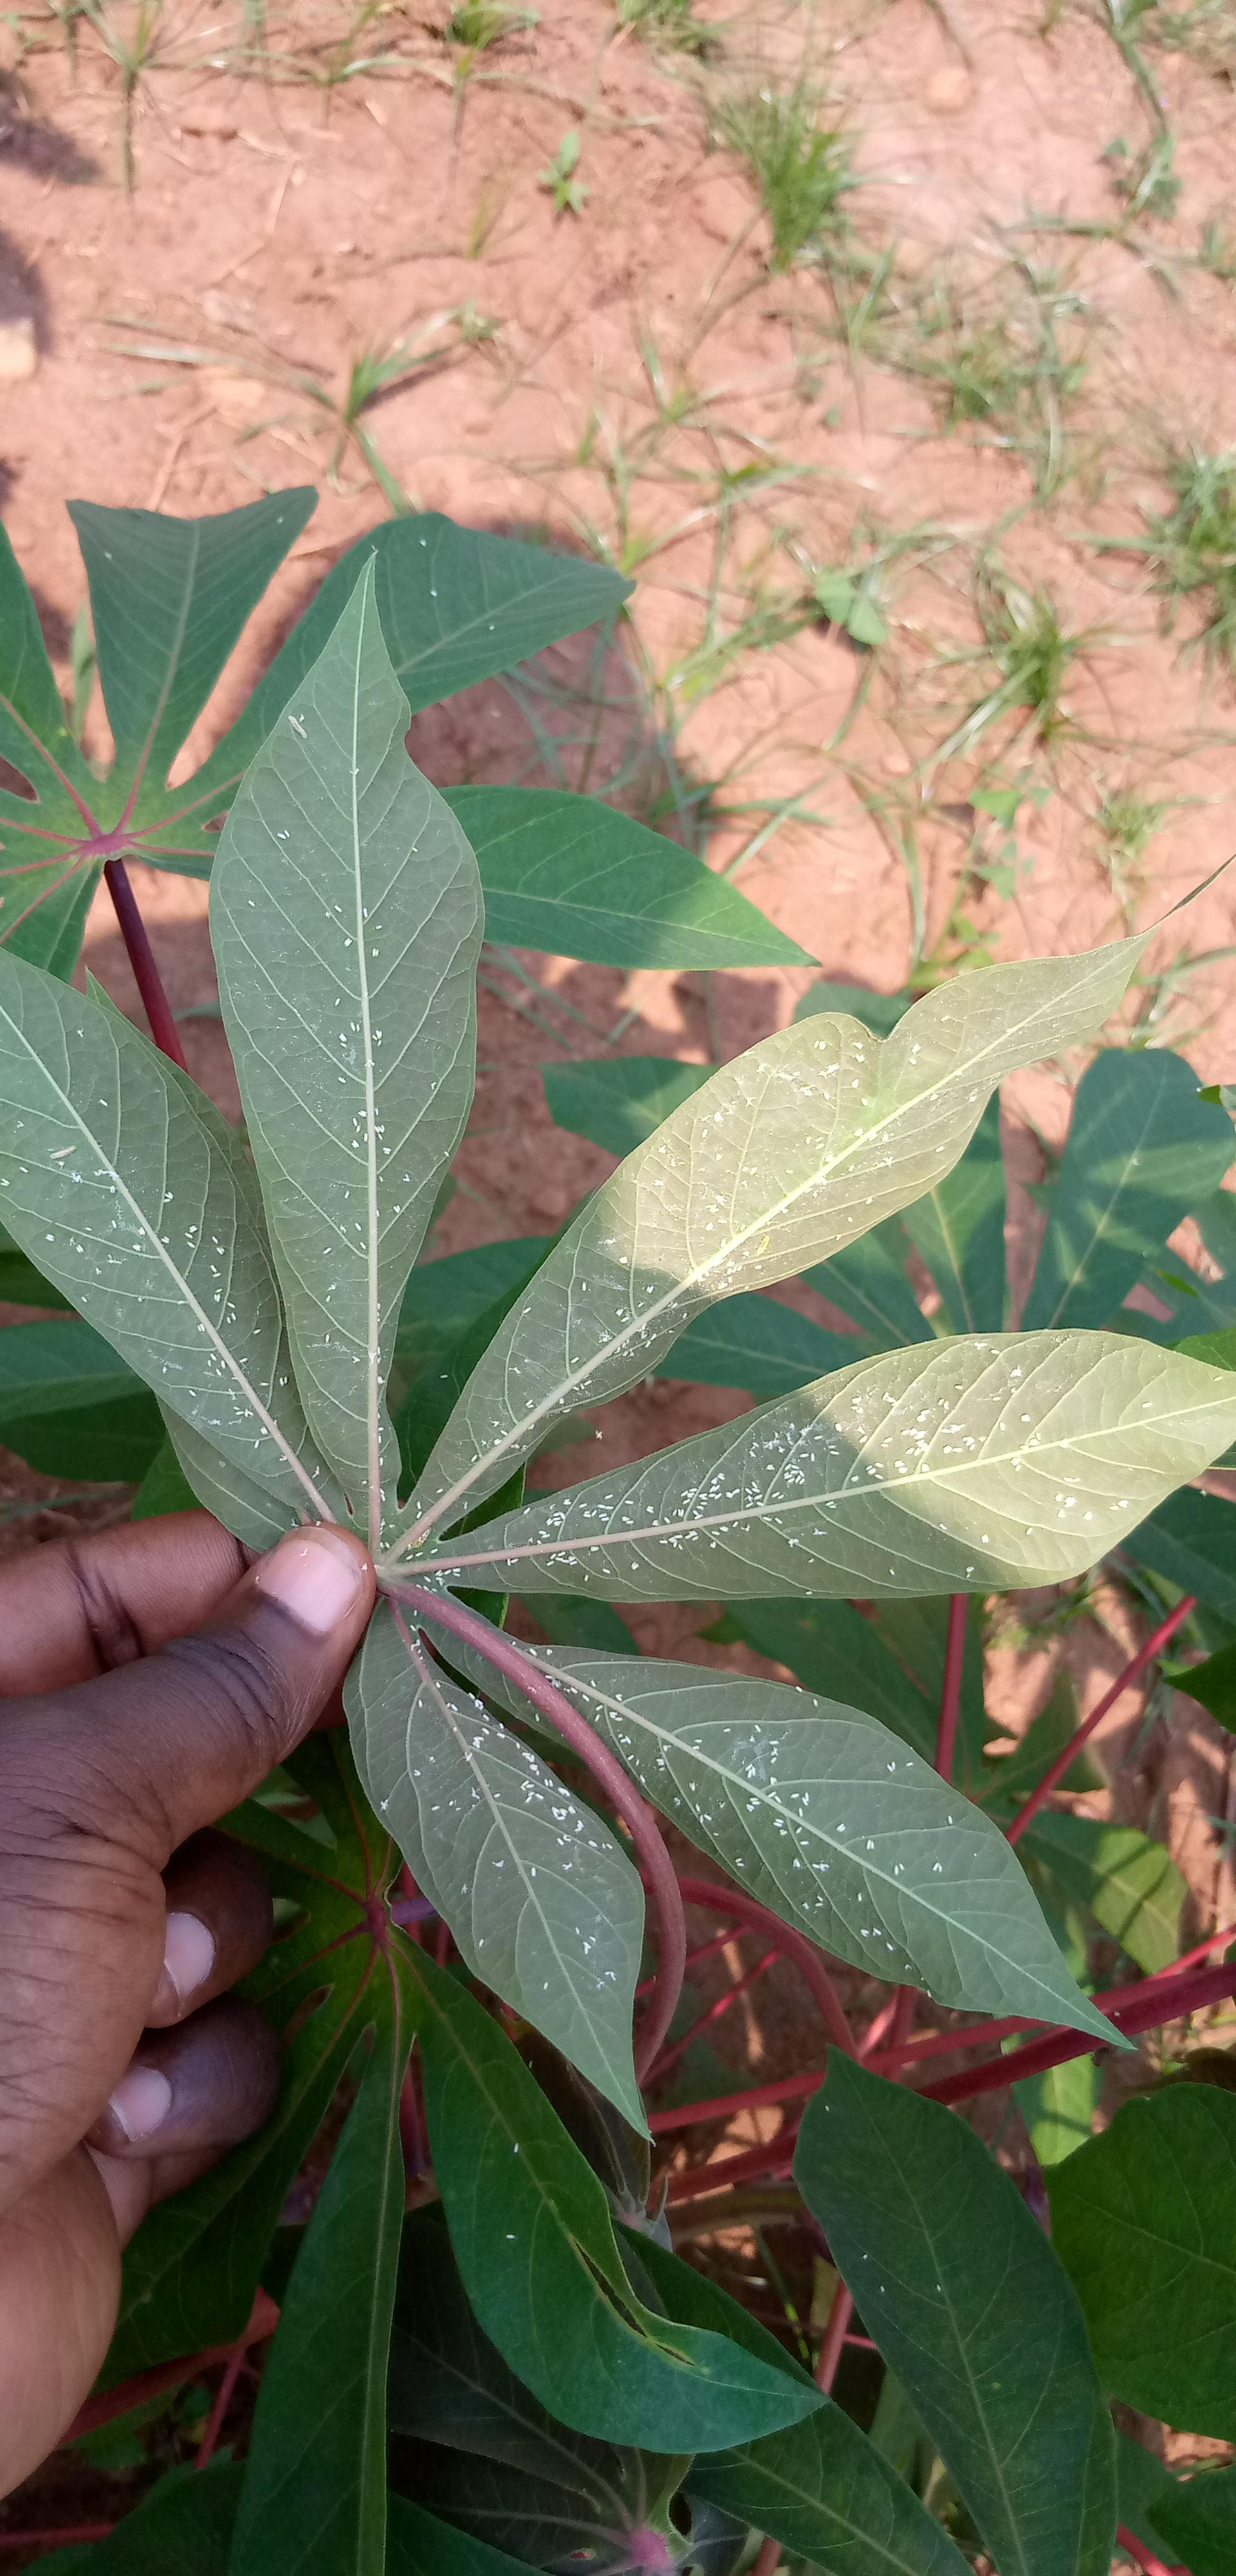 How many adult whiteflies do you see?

571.